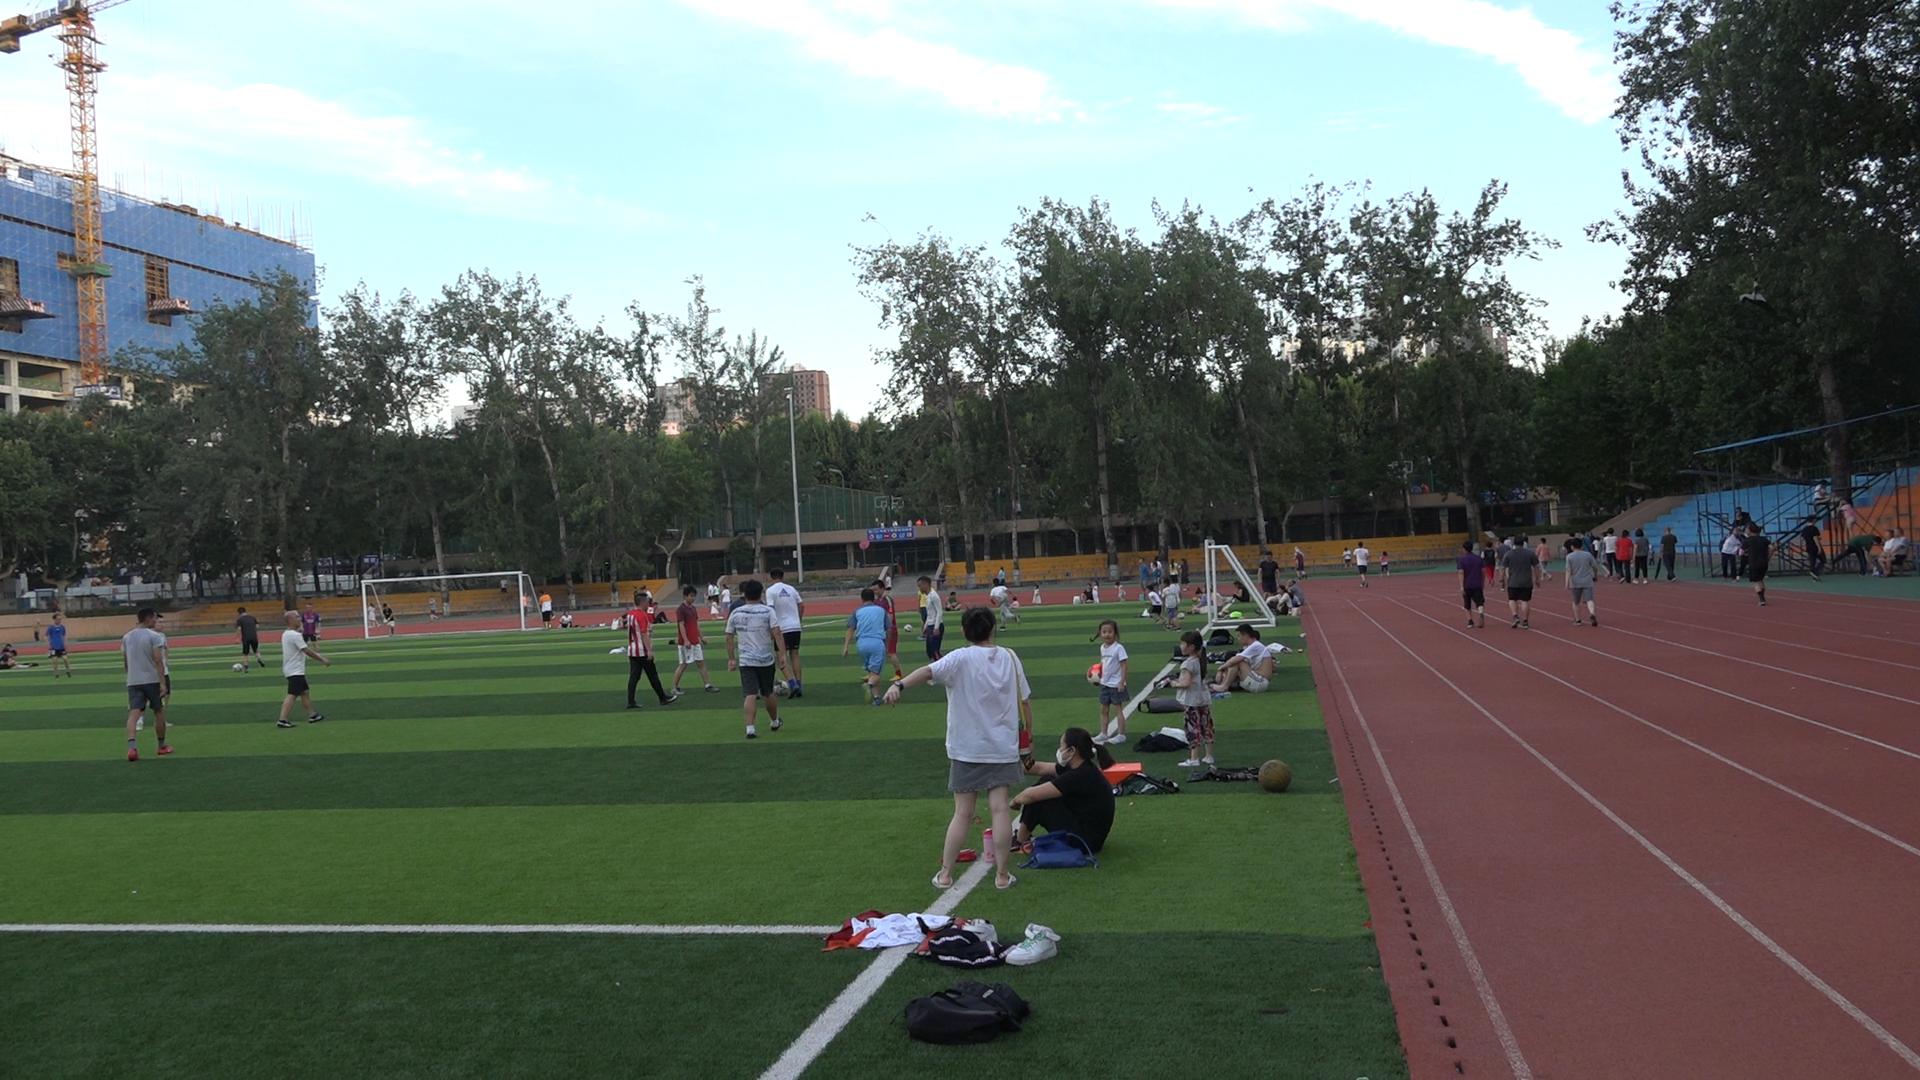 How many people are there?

88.